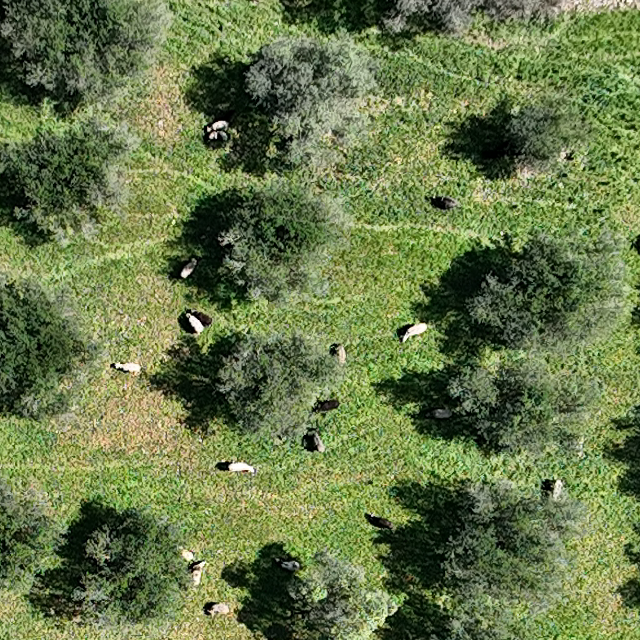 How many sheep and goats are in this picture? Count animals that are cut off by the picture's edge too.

19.